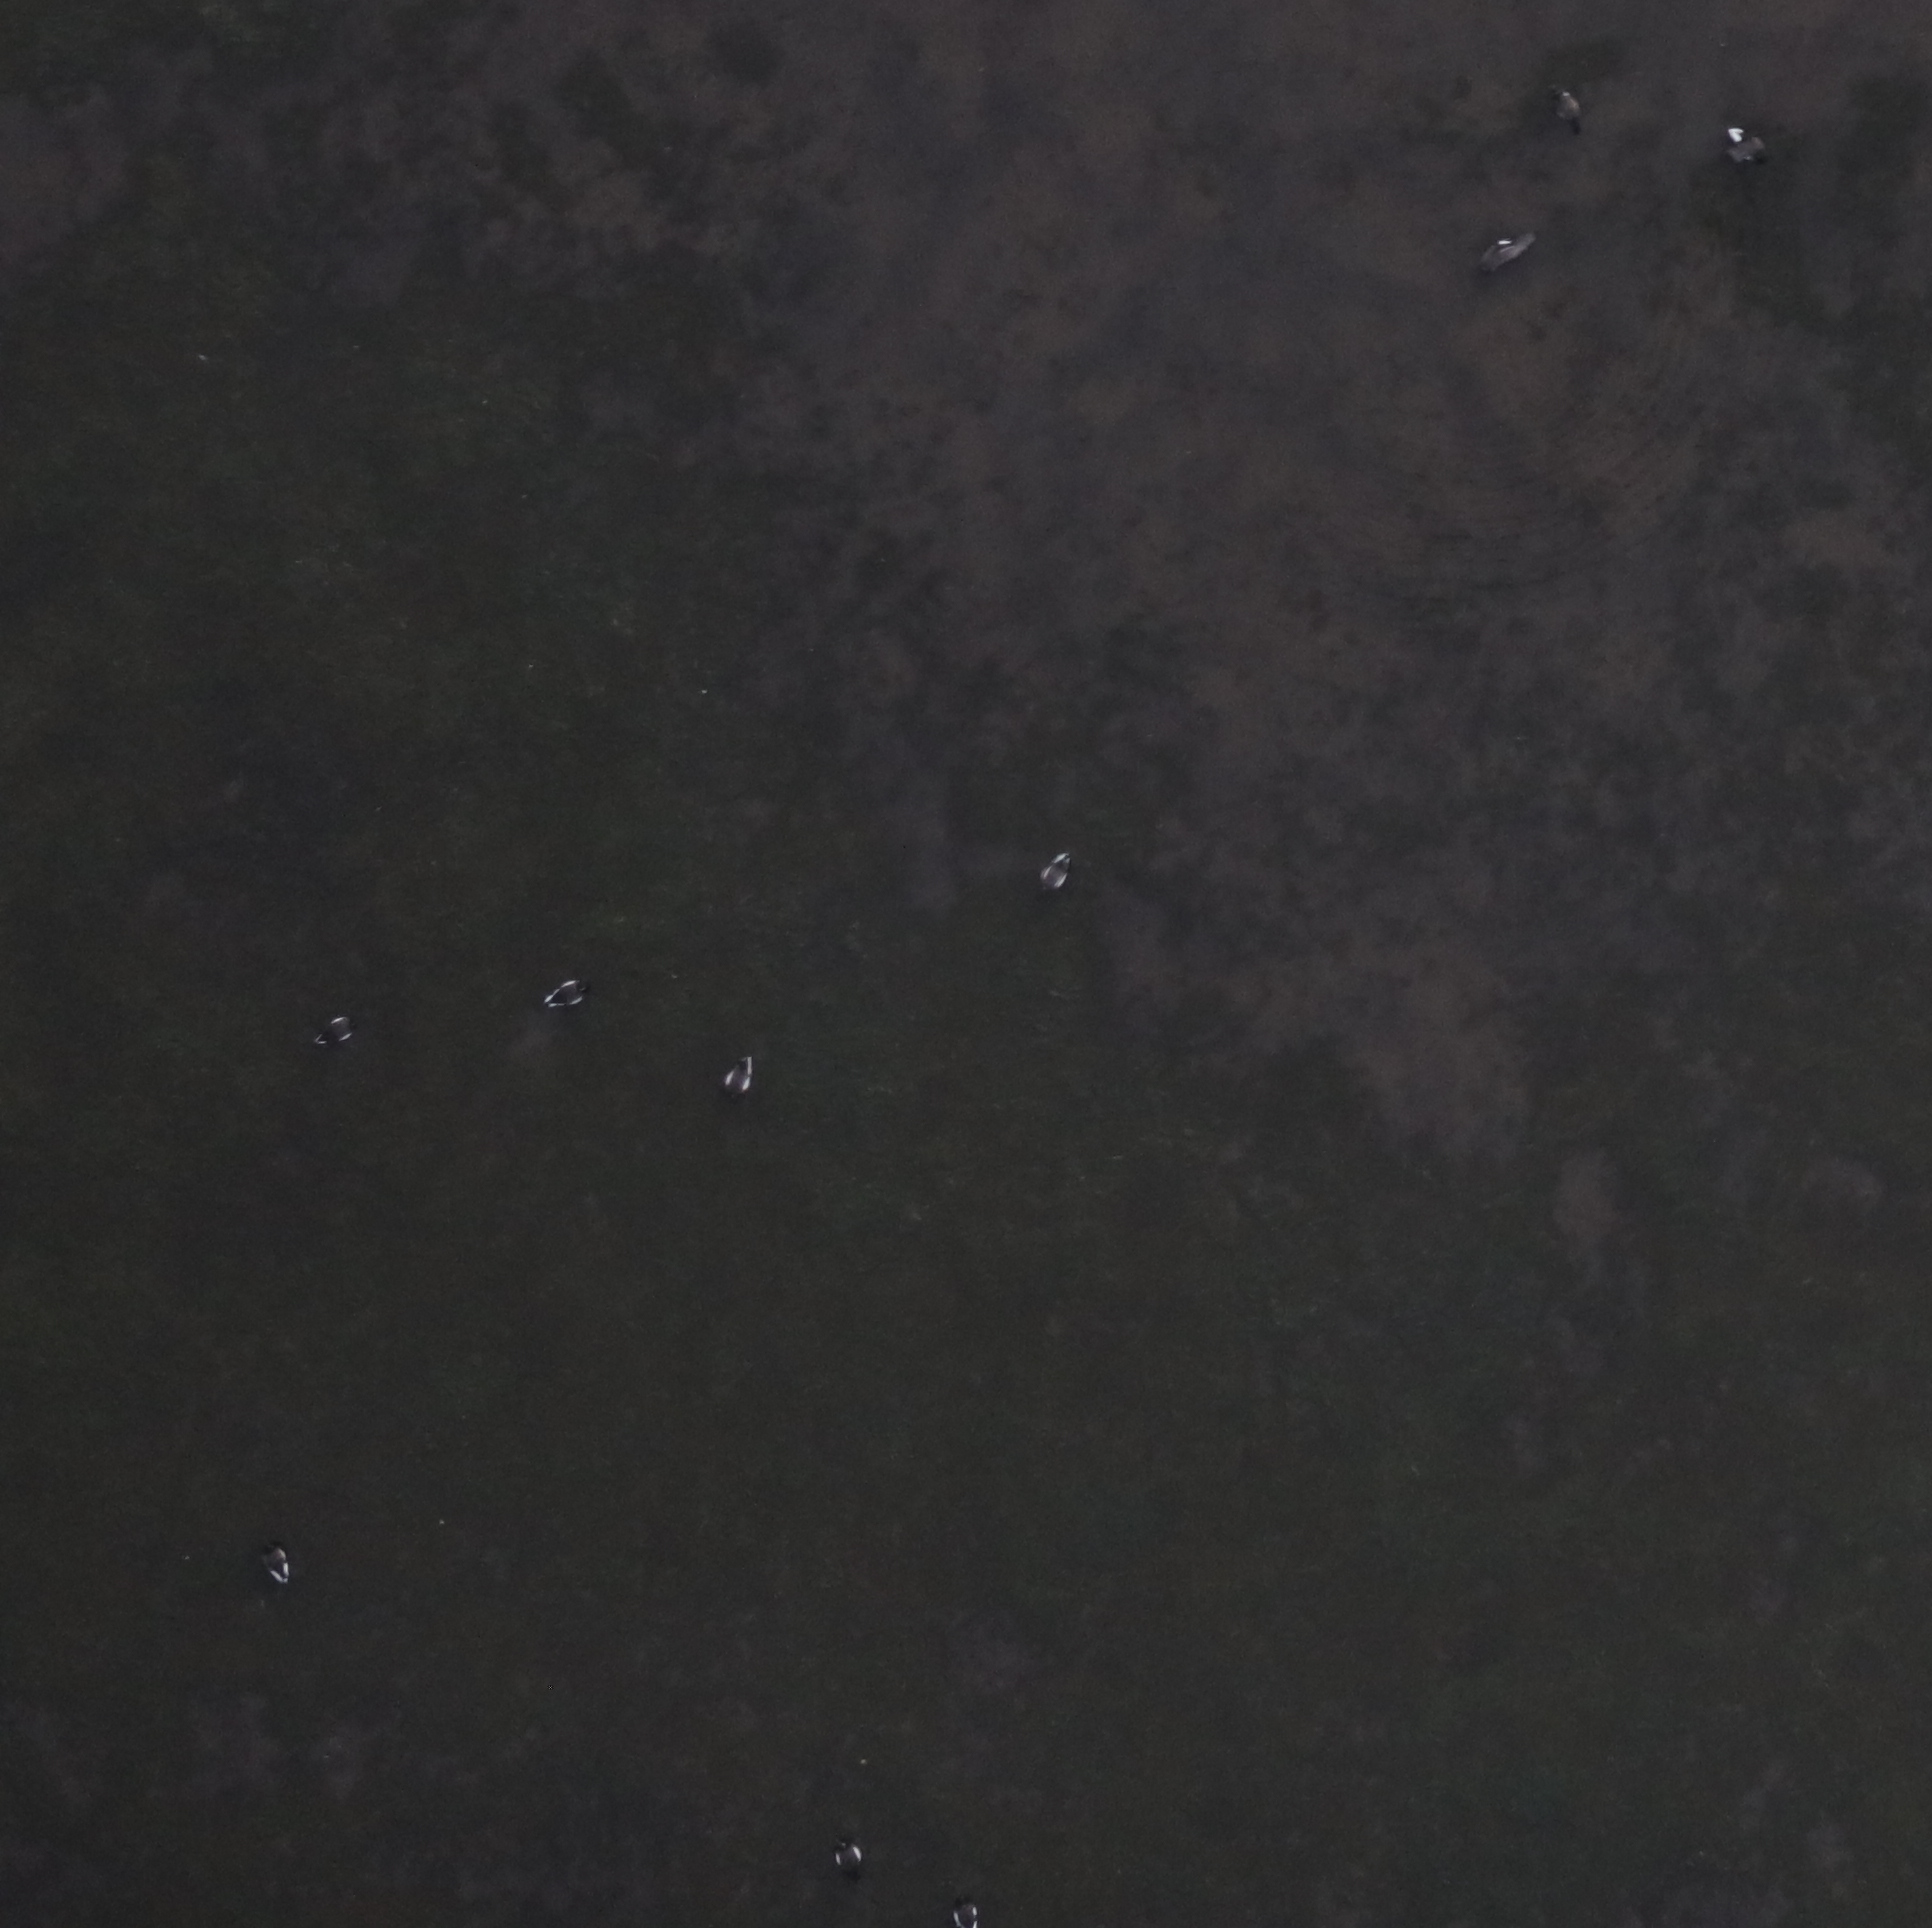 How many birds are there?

10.